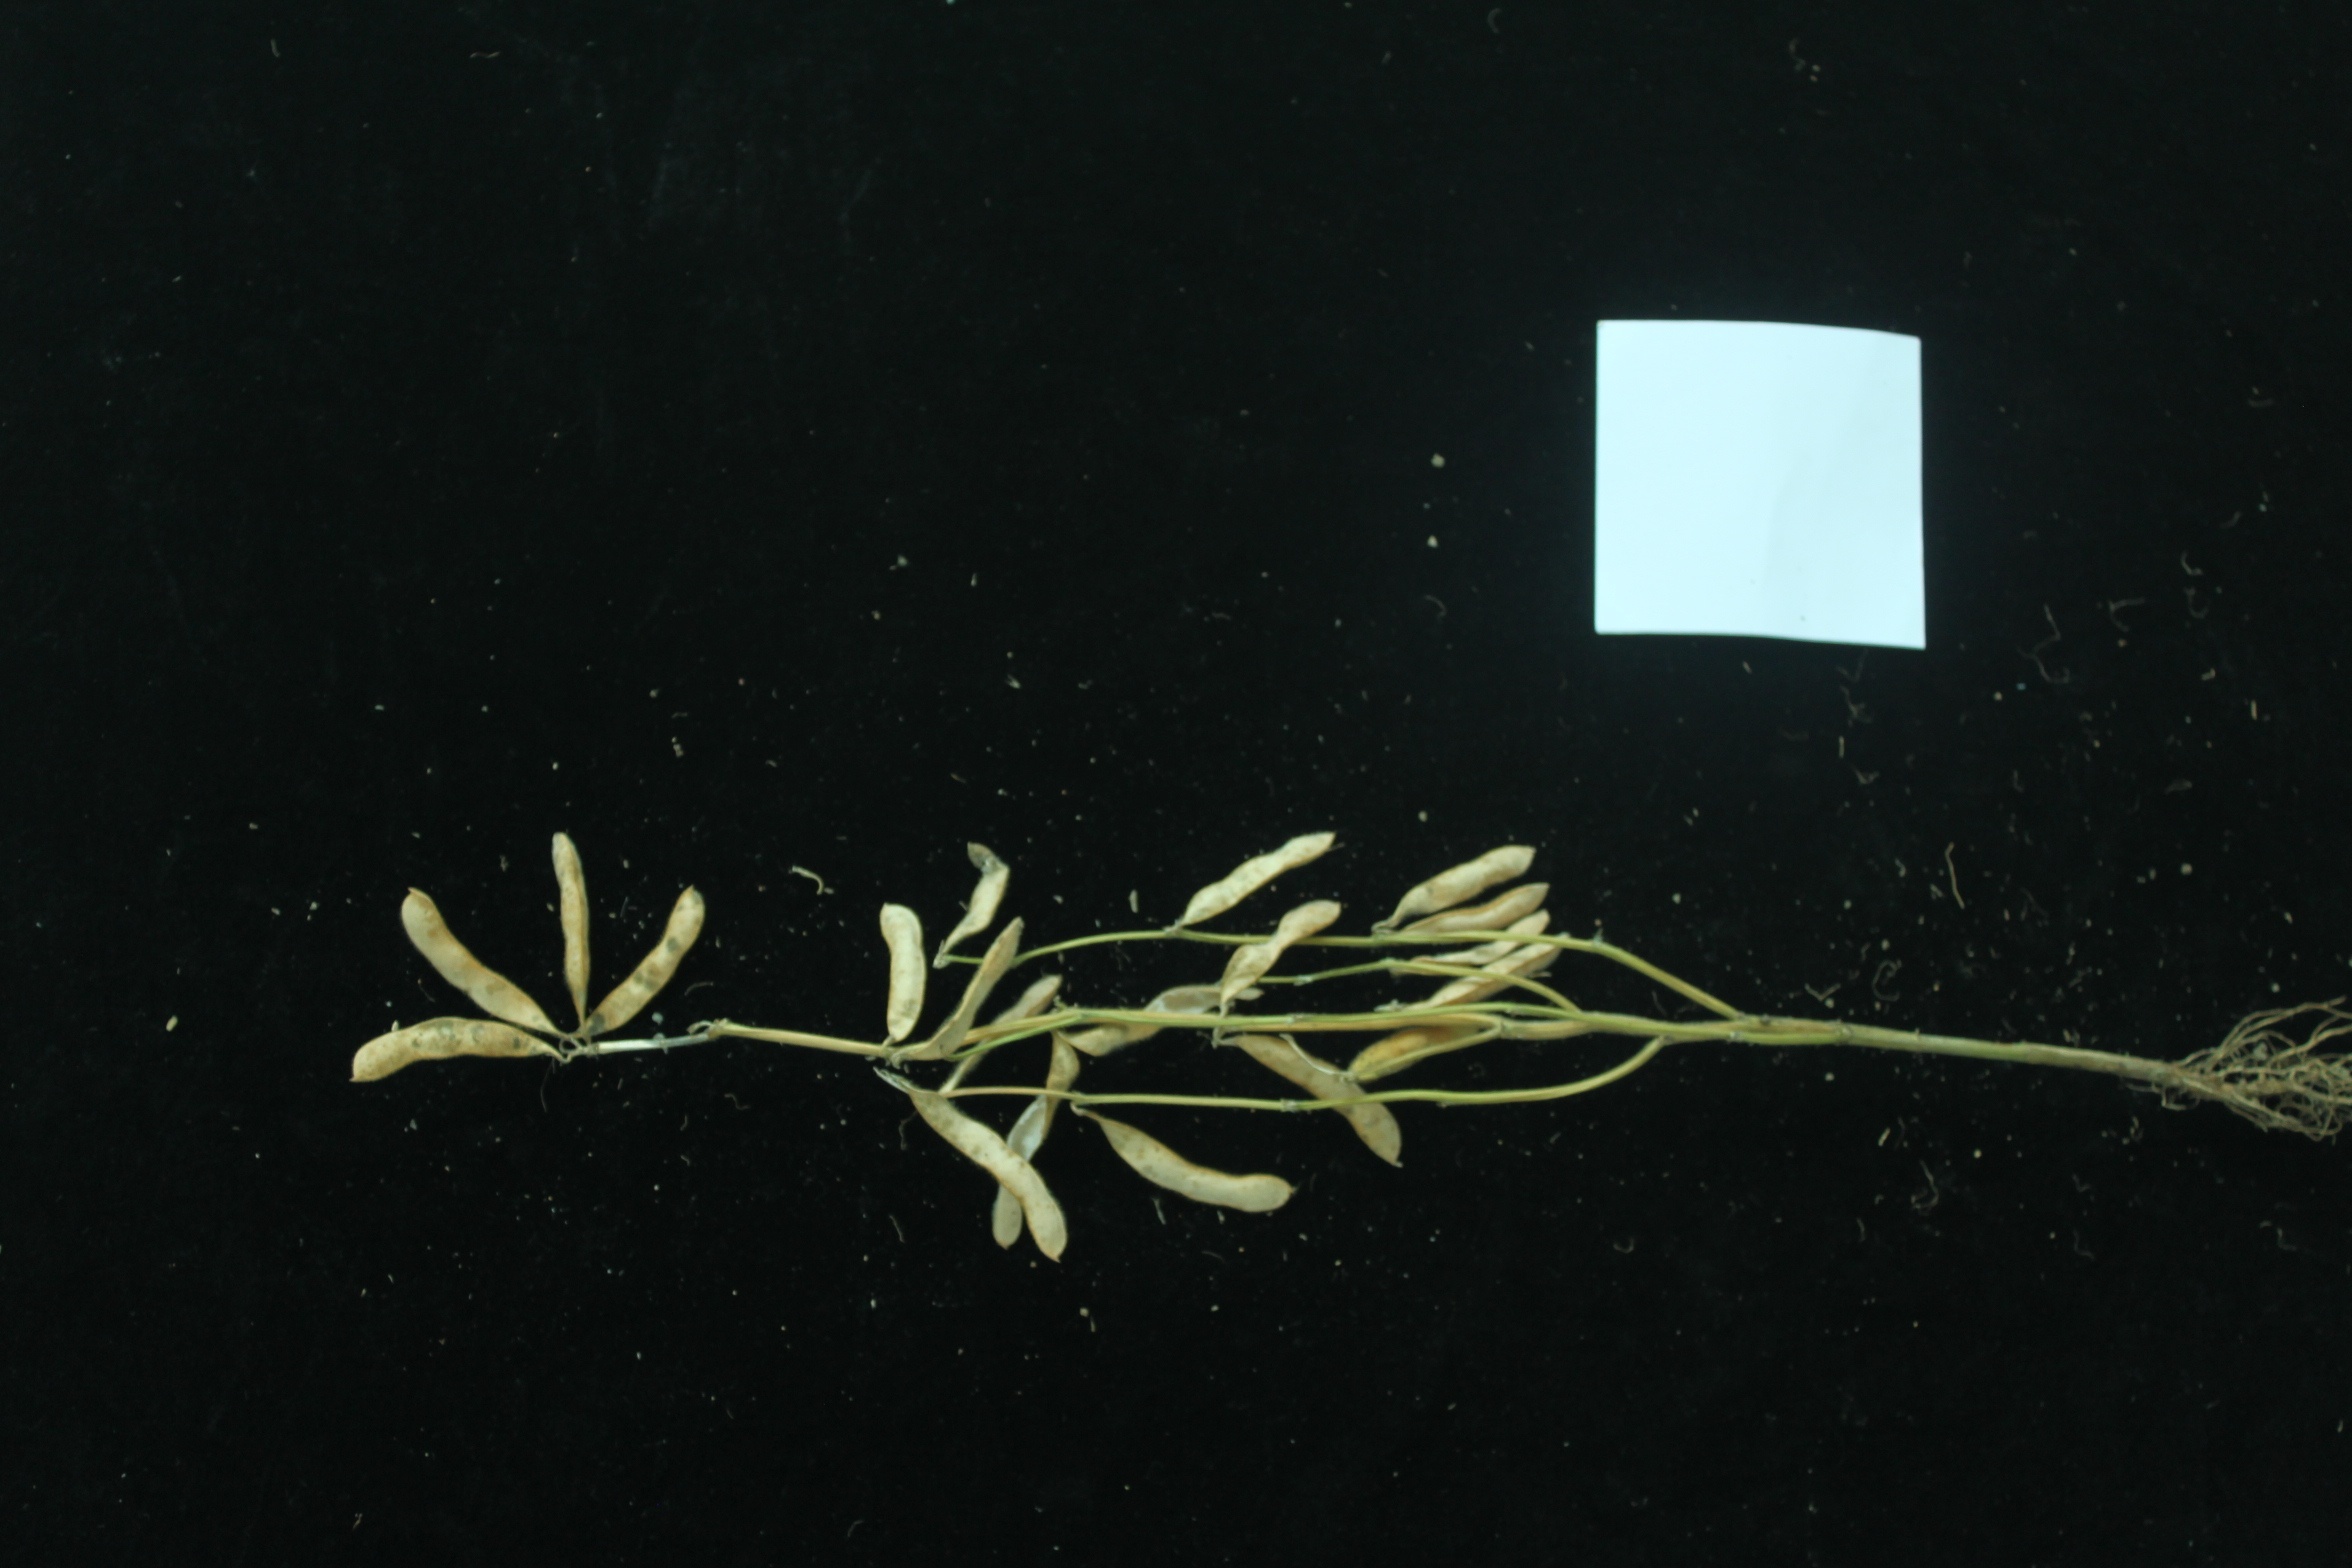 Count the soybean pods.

20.